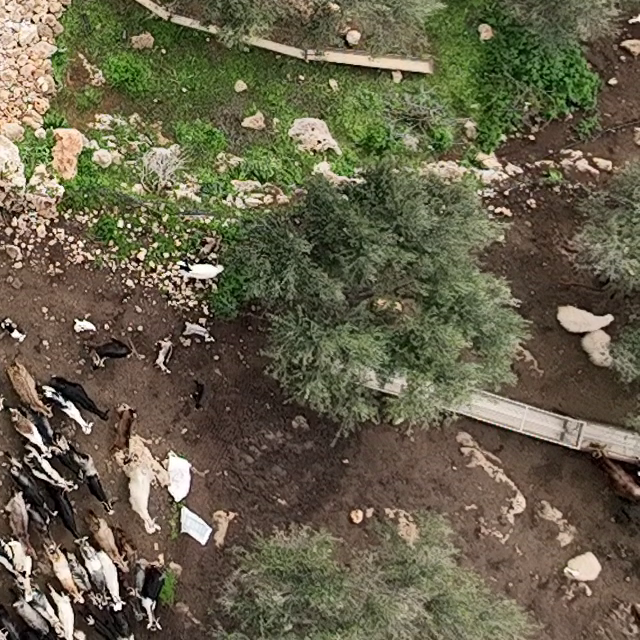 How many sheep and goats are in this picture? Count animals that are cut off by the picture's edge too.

42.